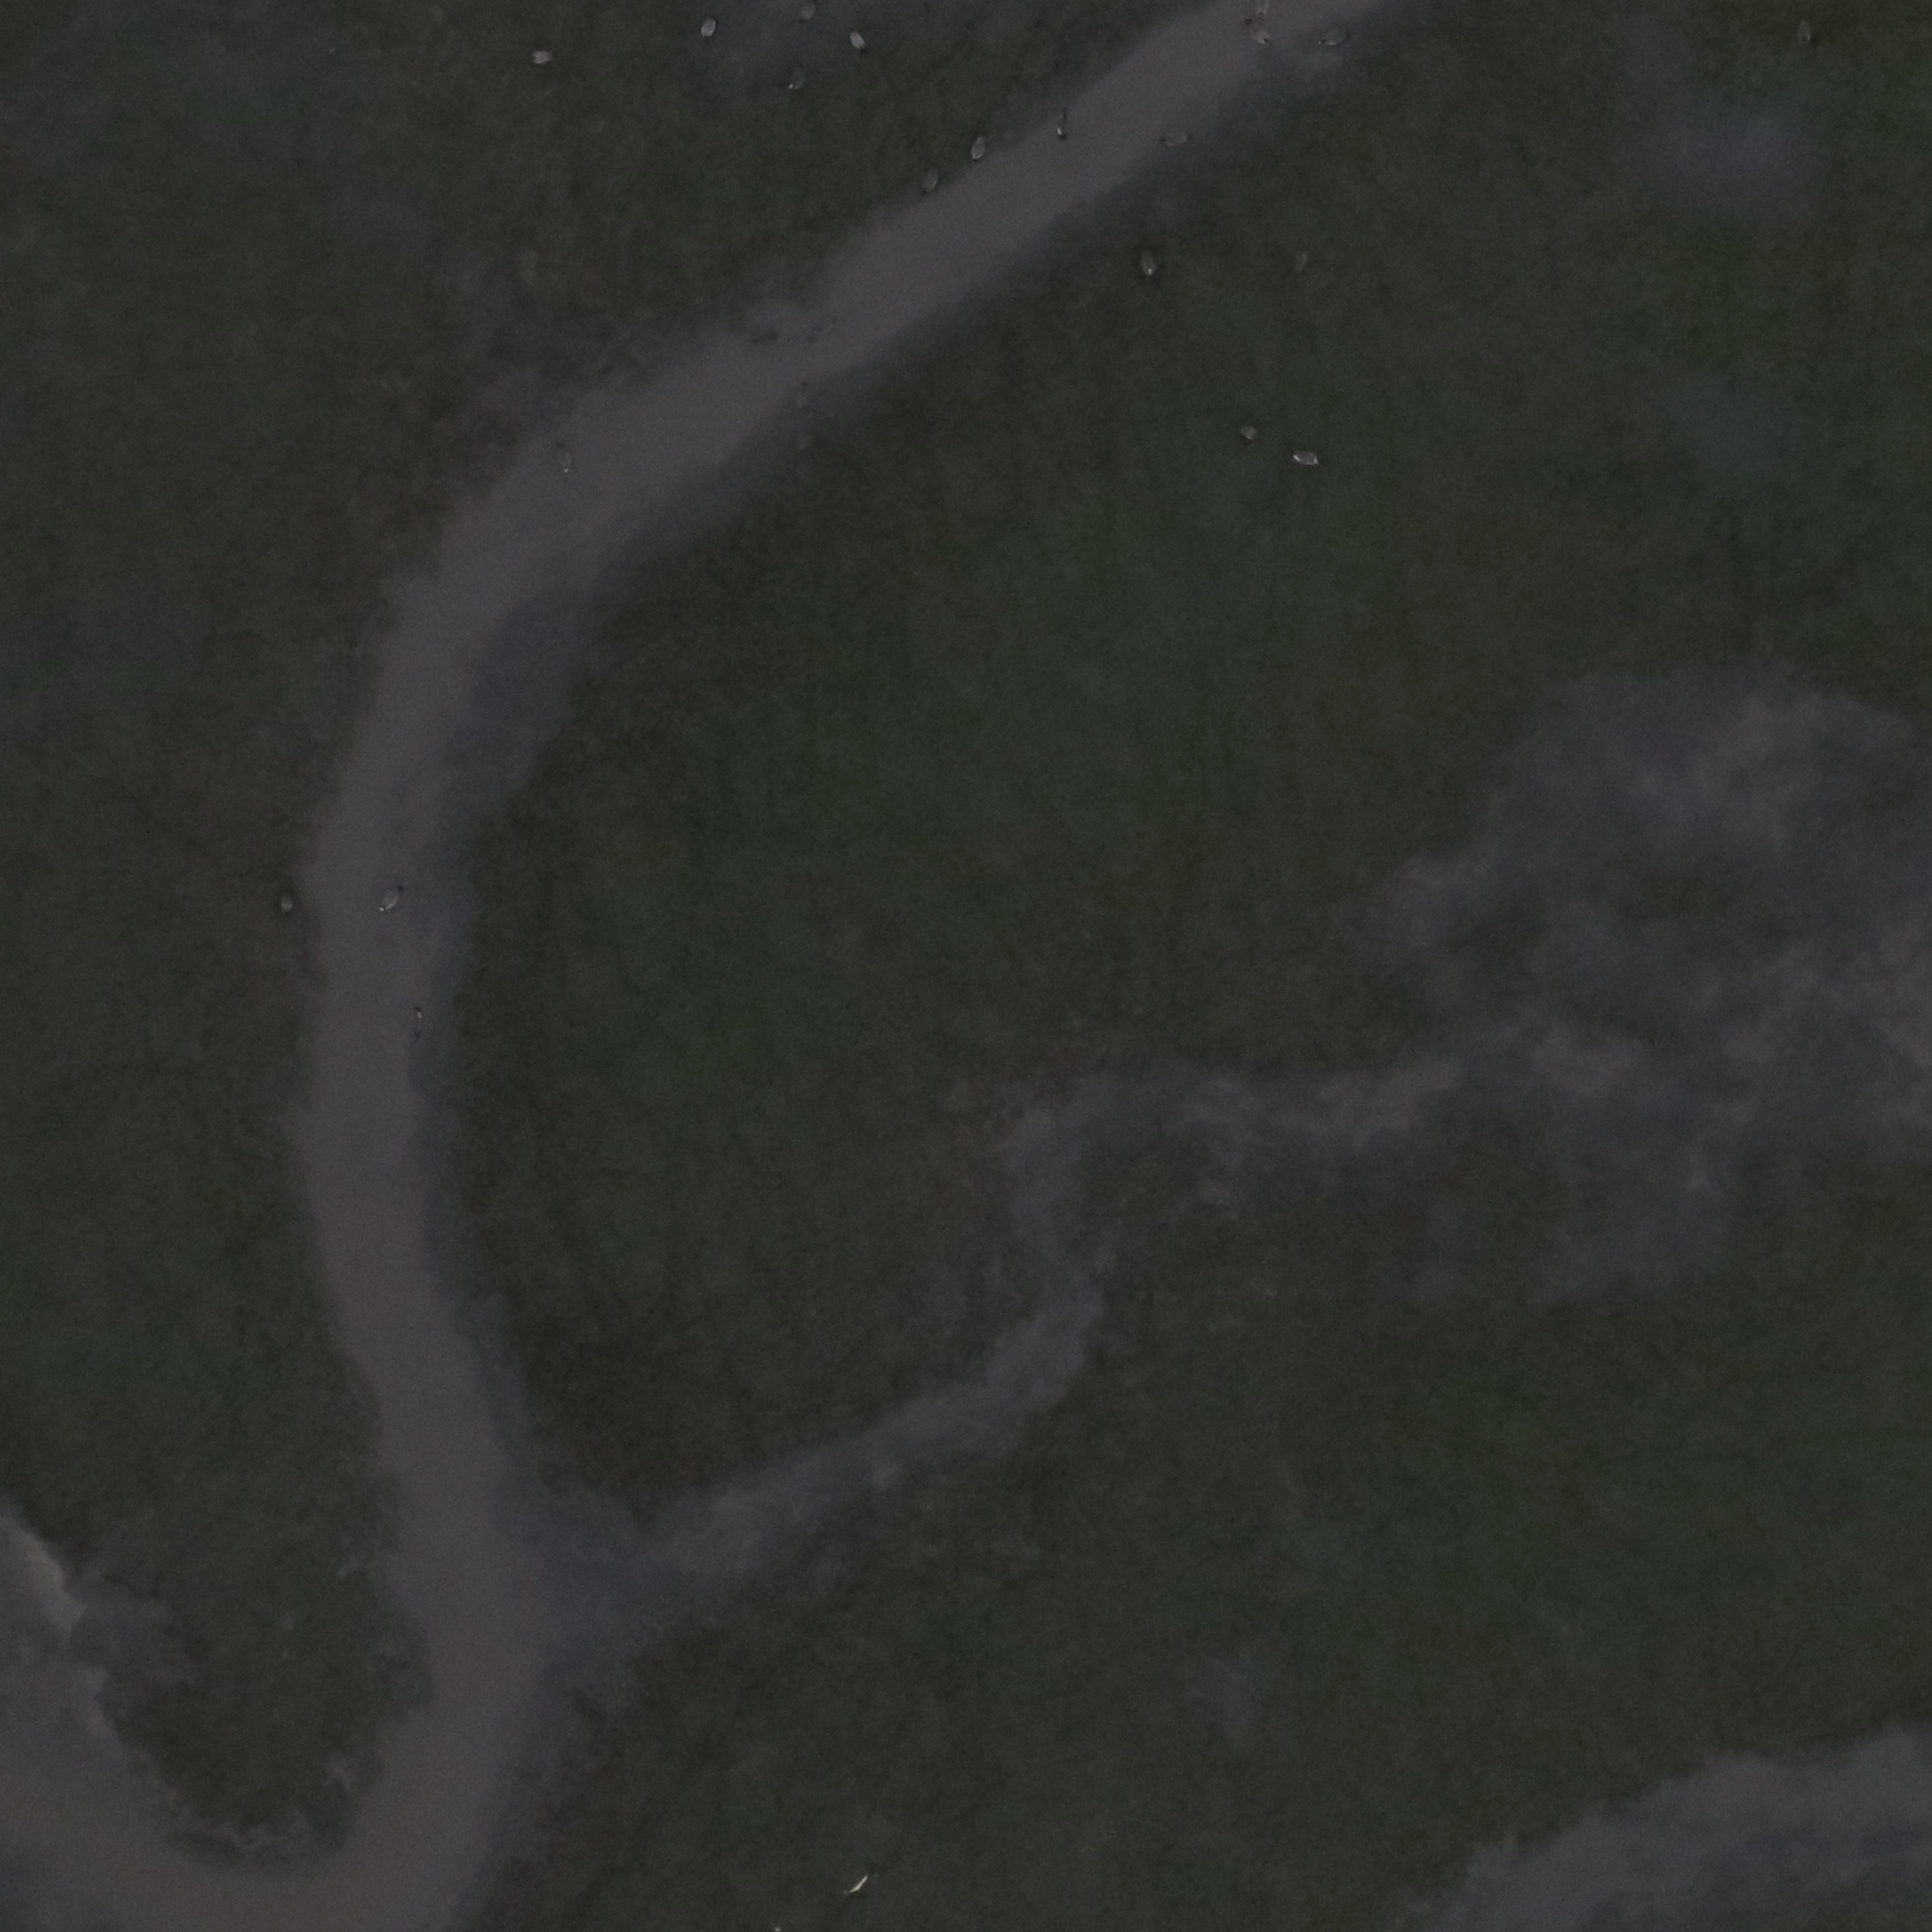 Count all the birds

23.